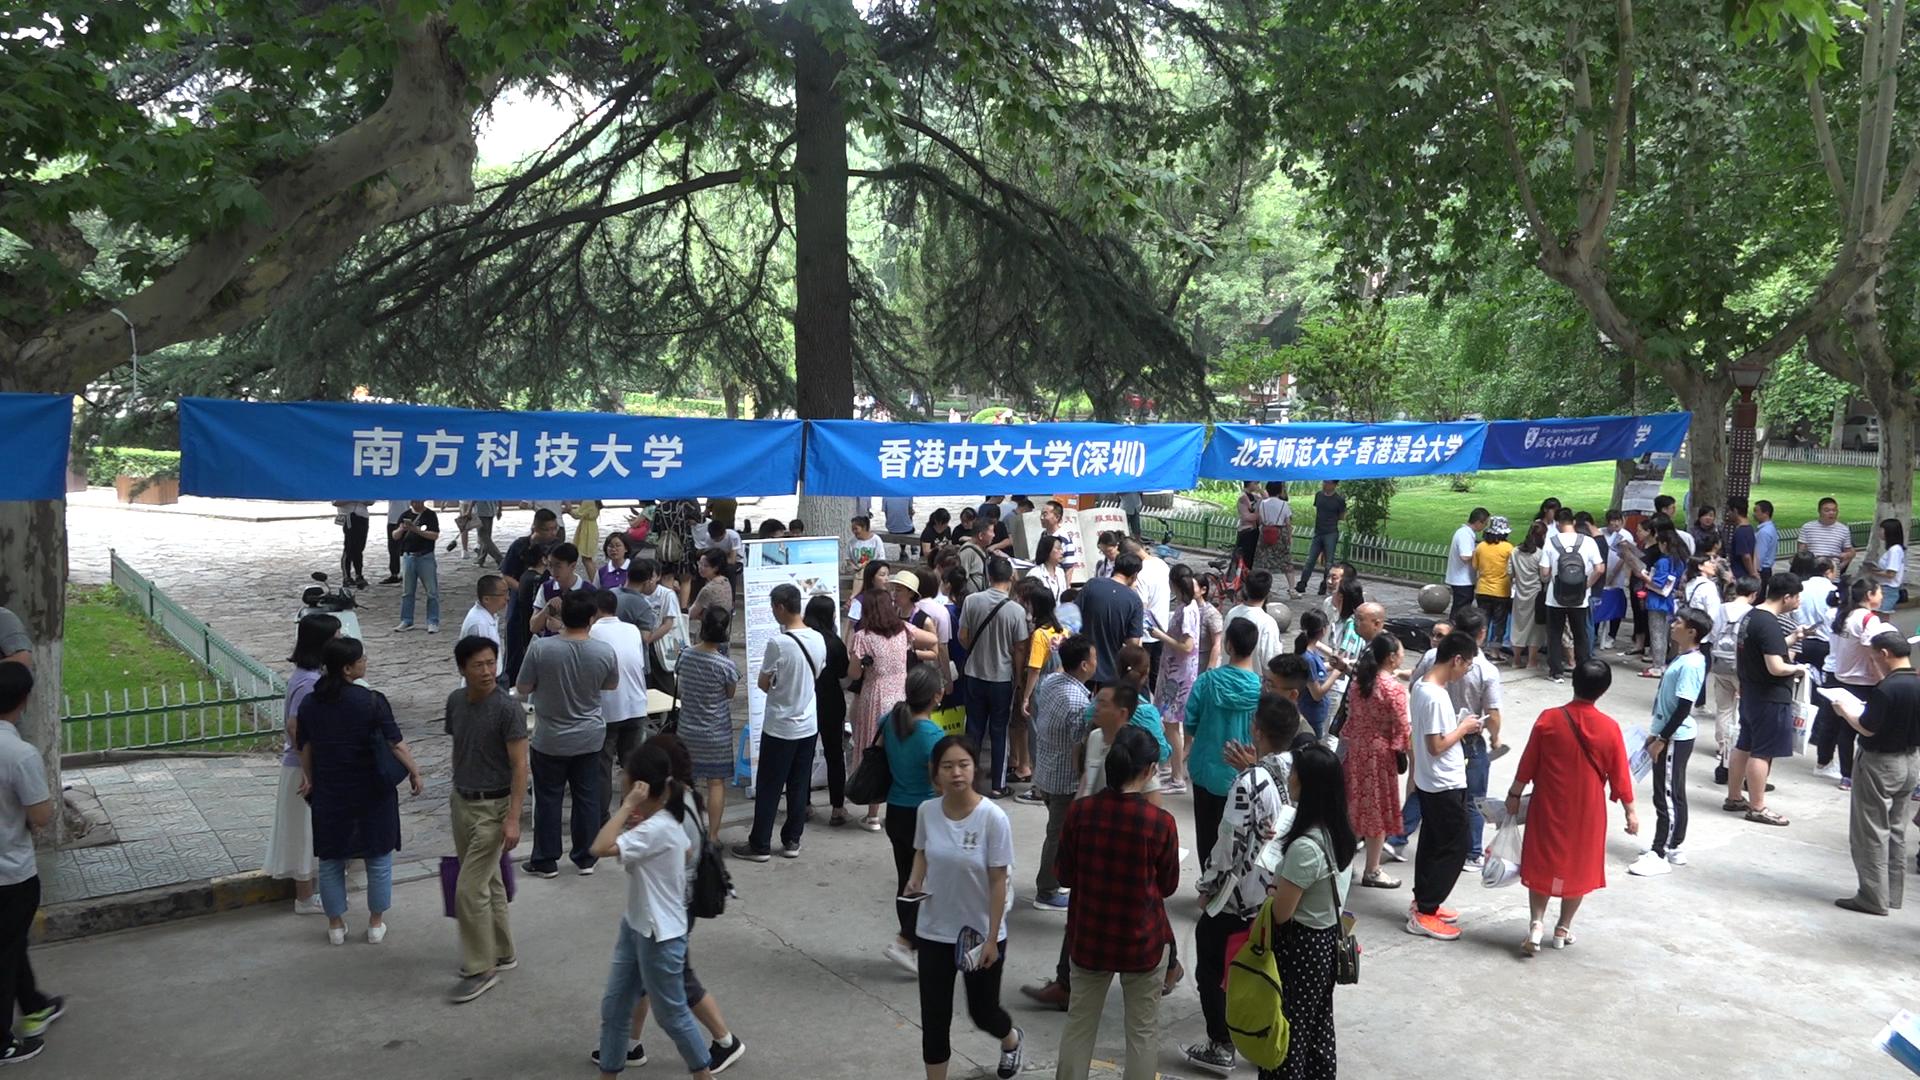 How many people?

94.